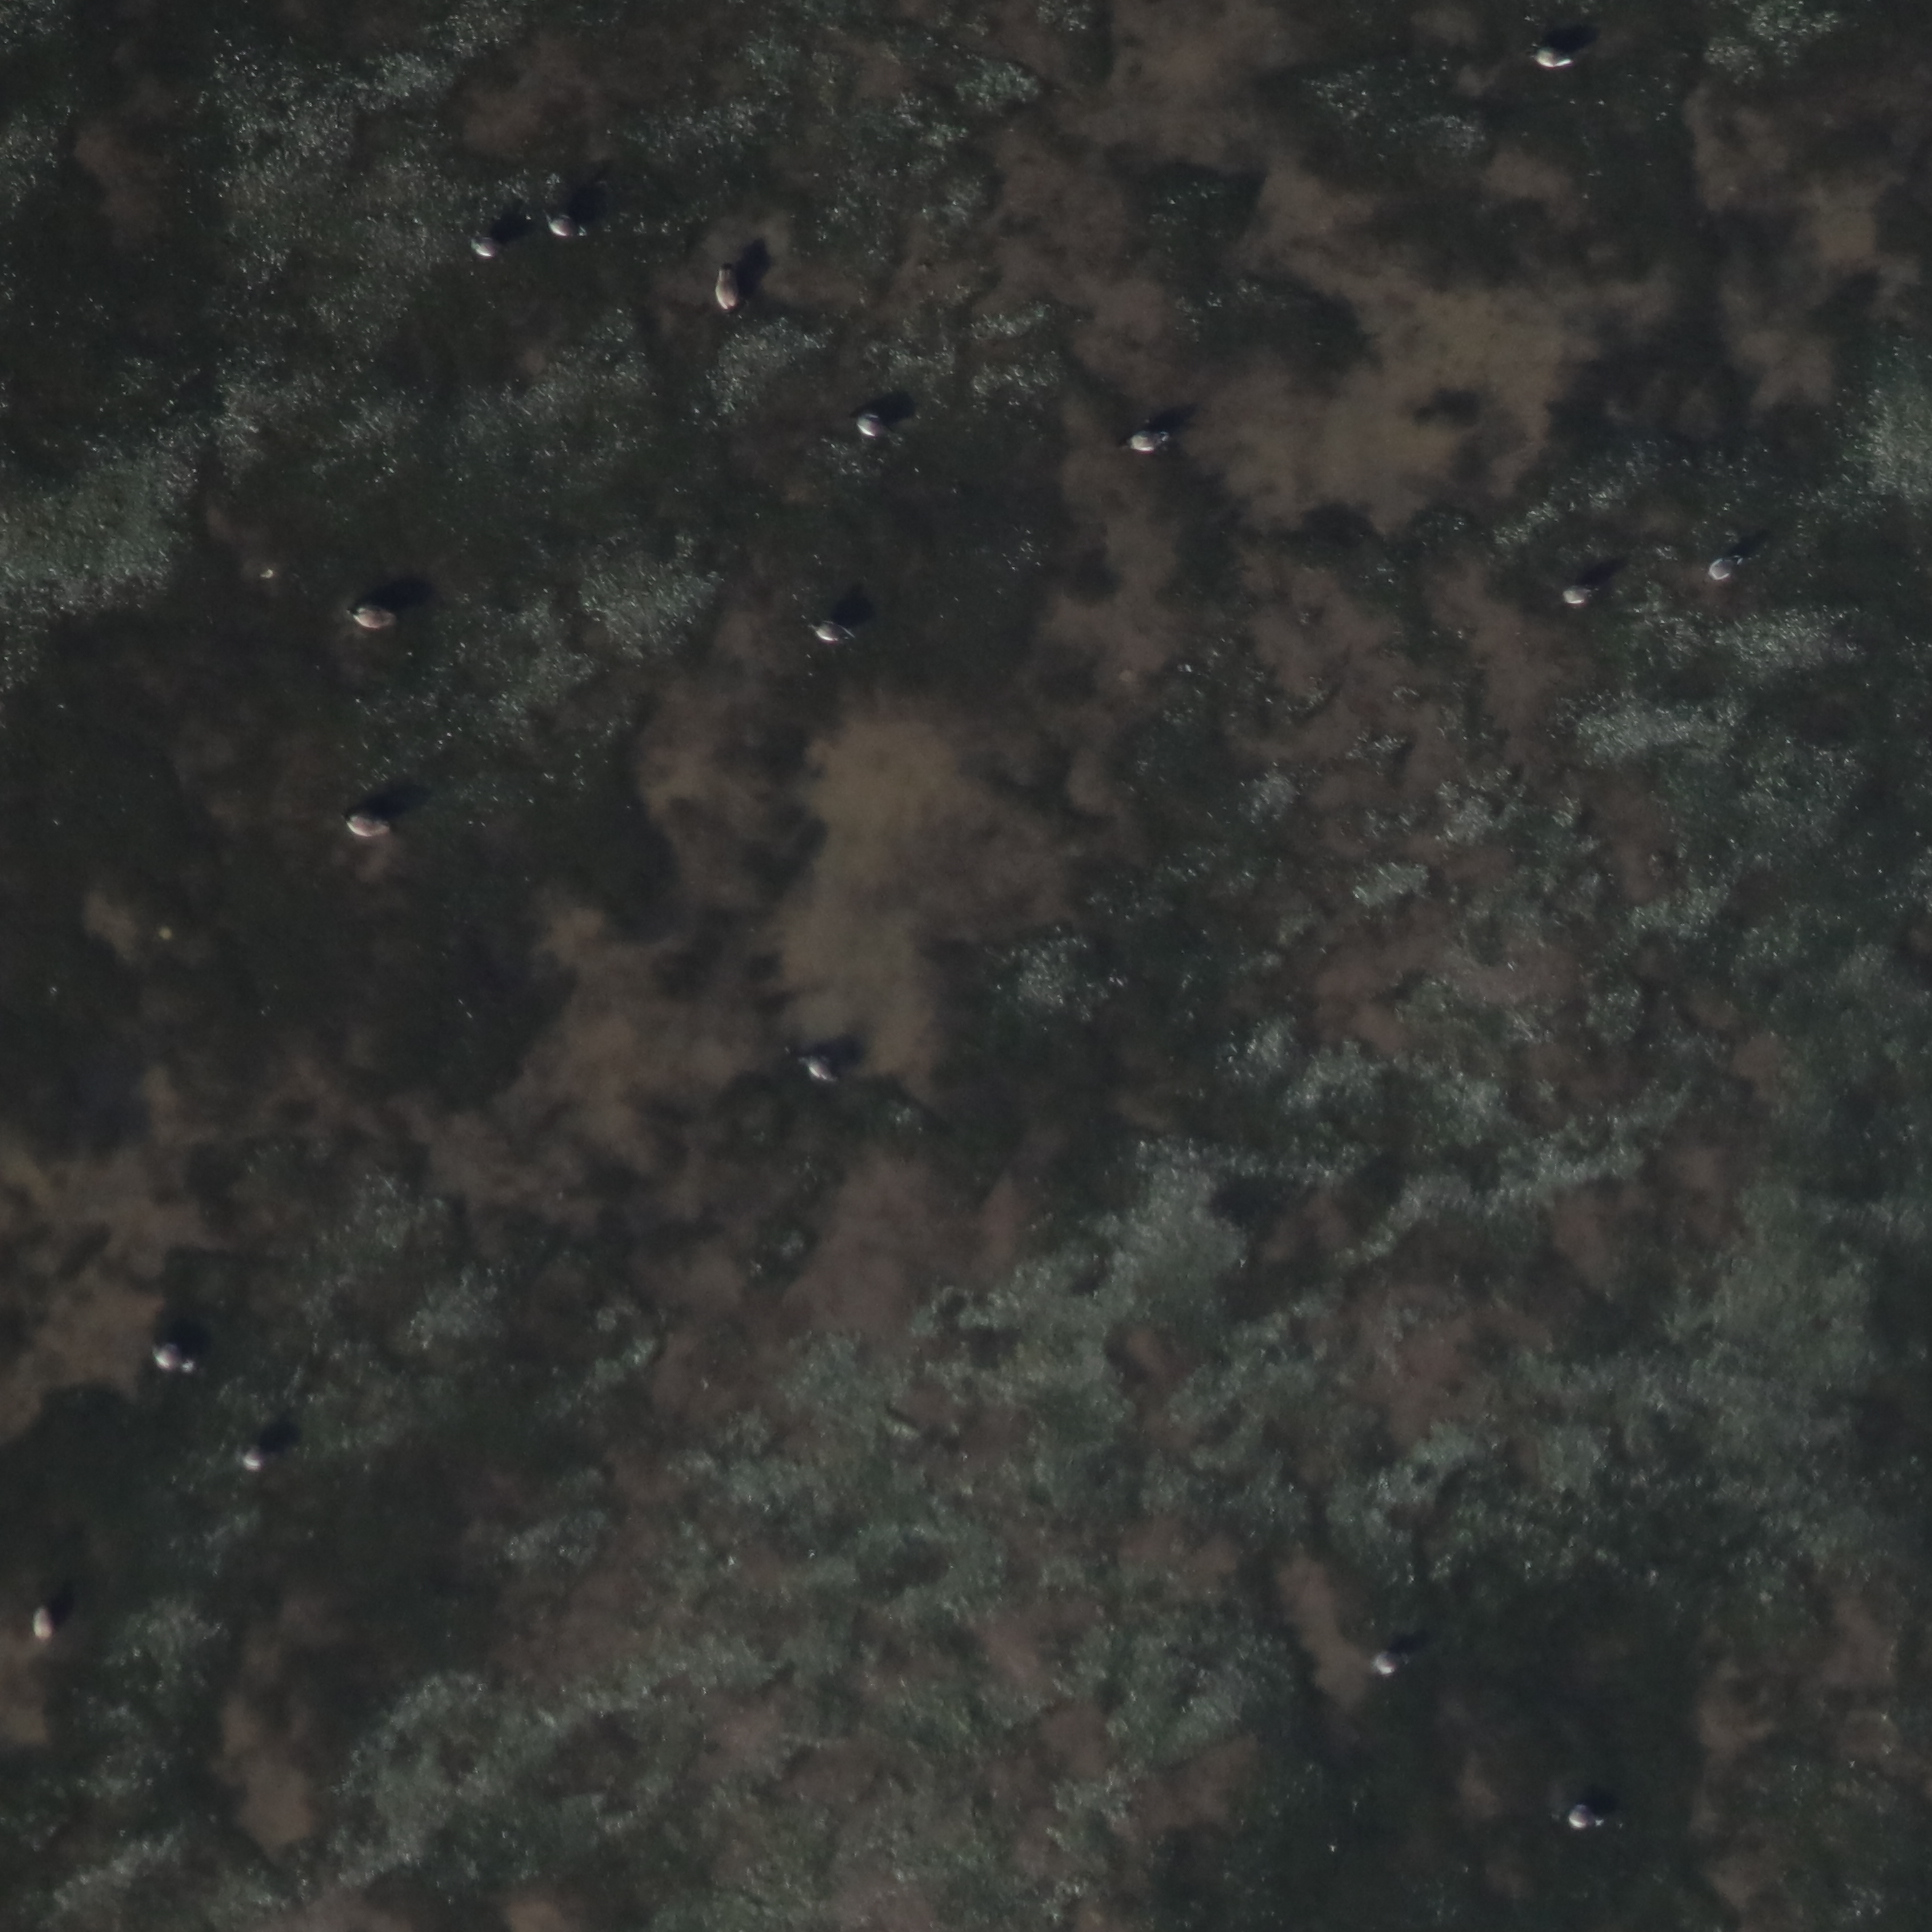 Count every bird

17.